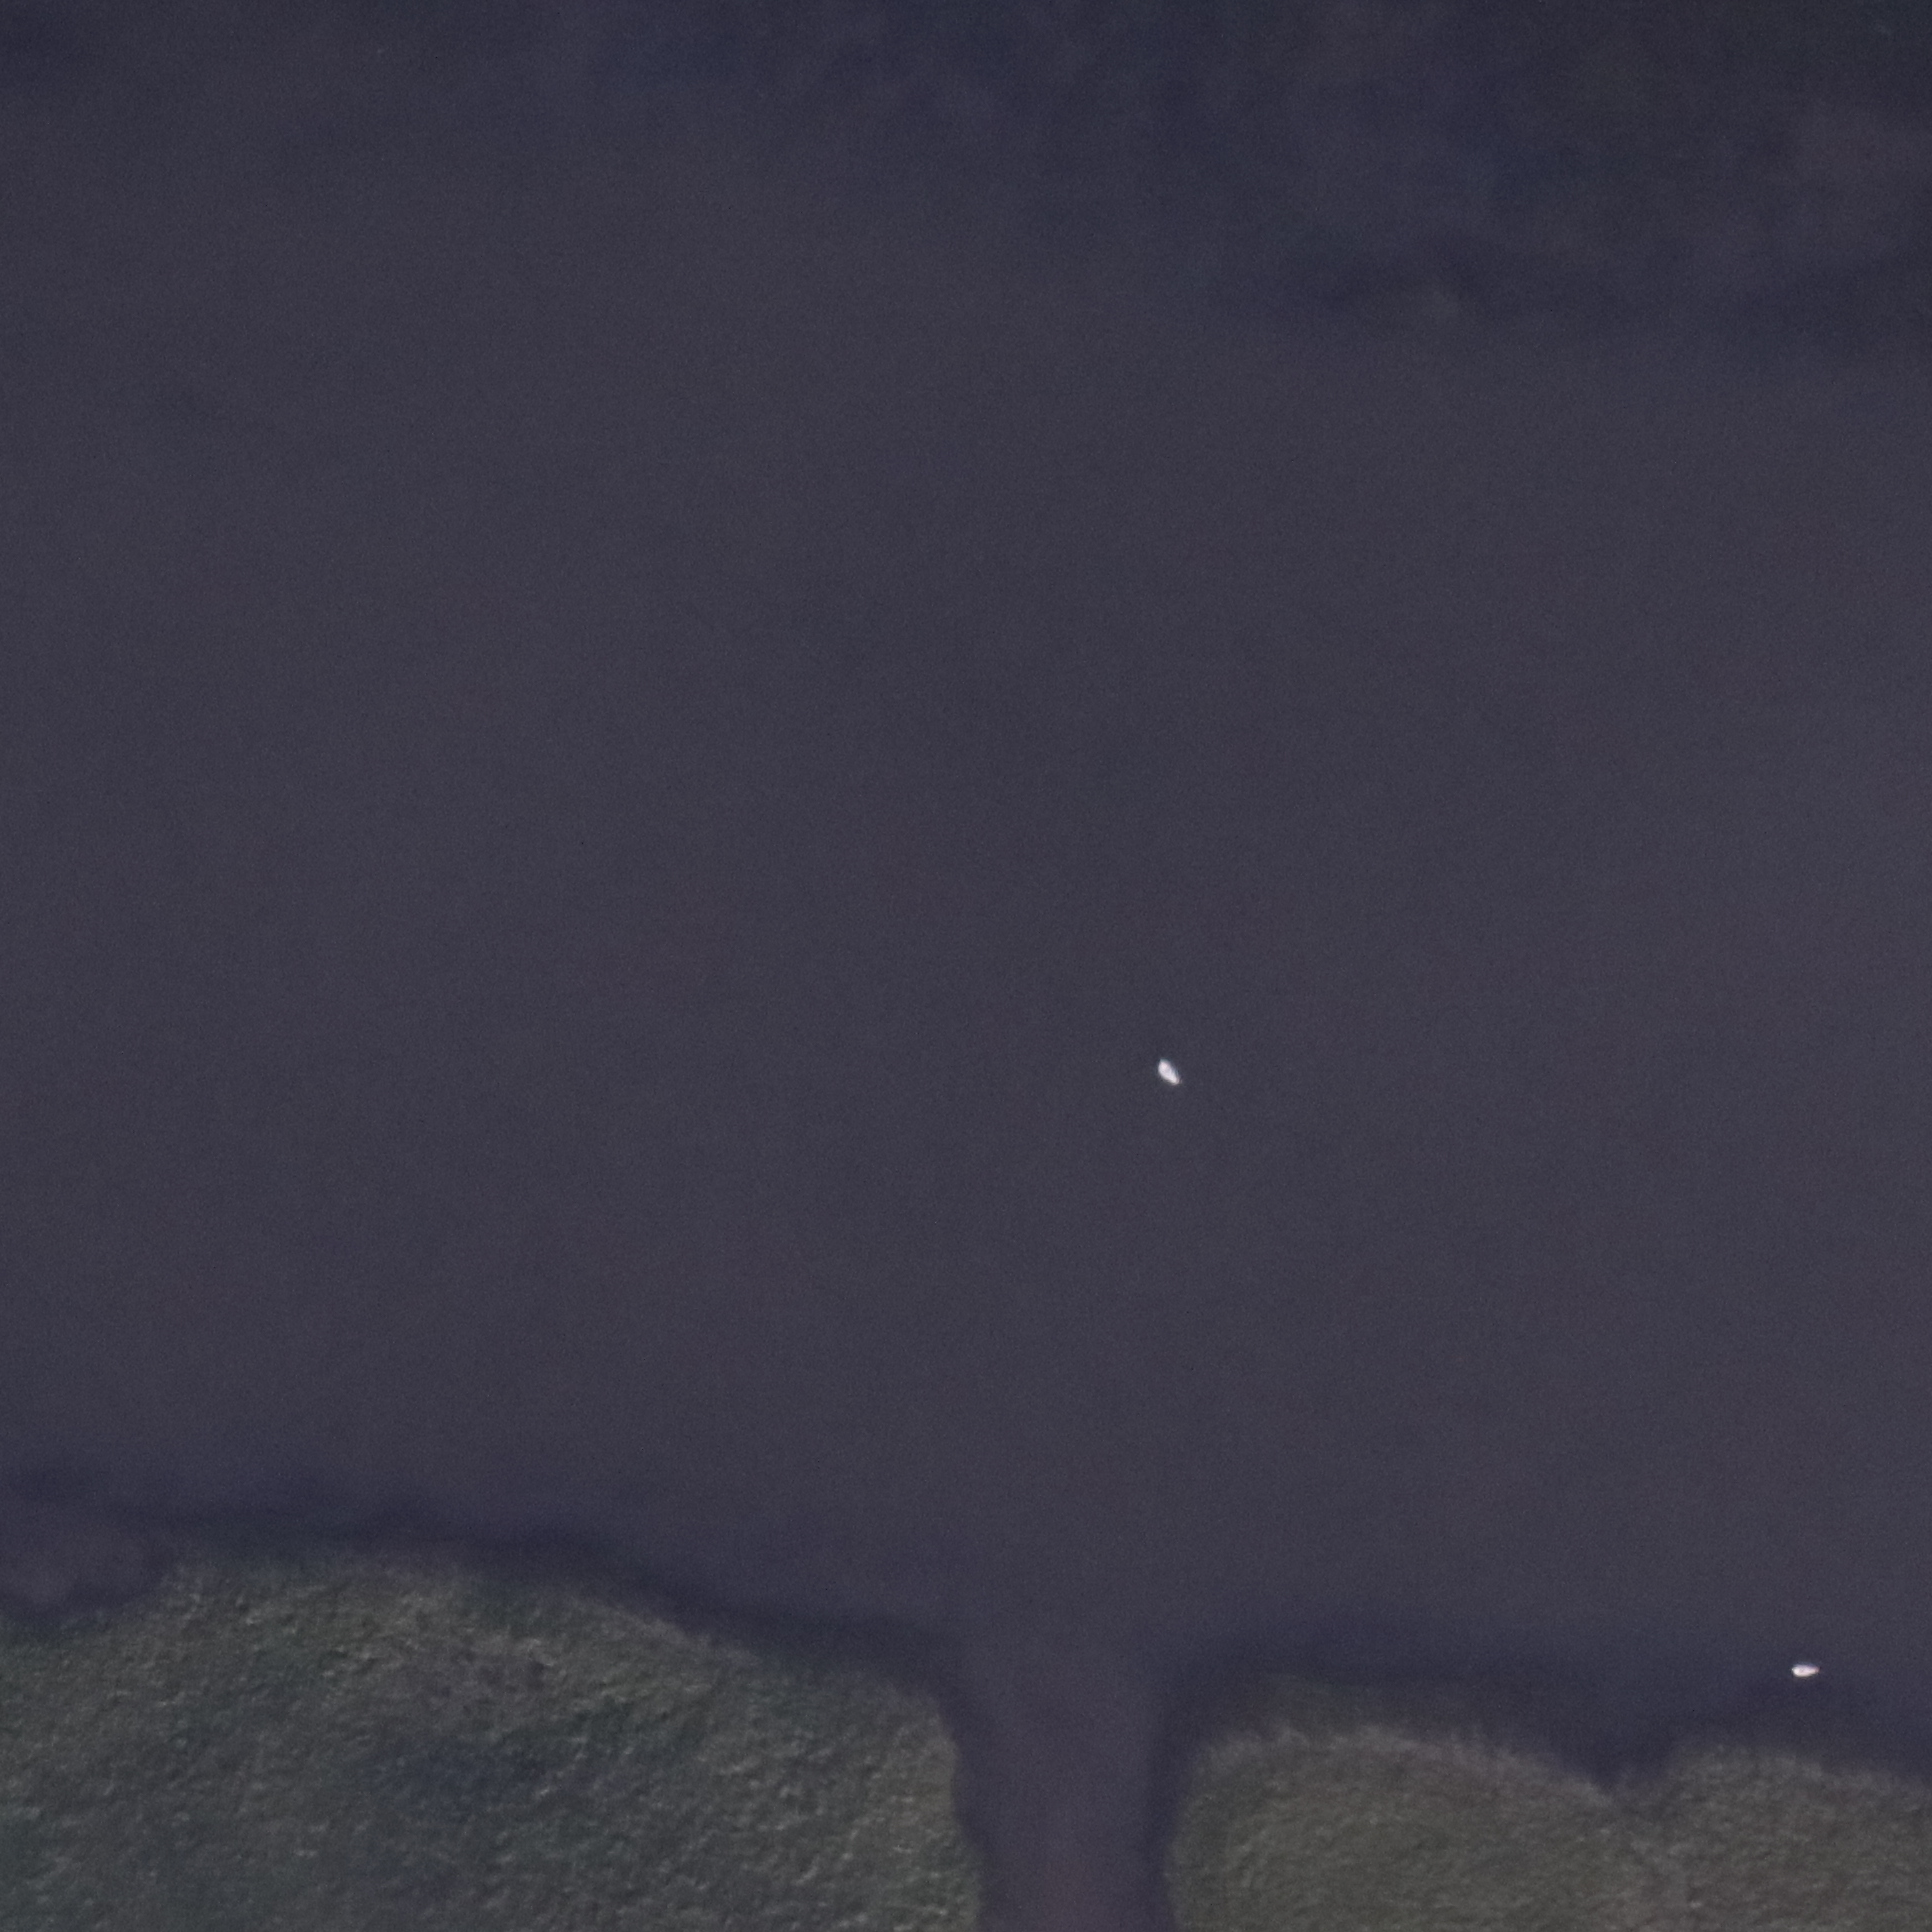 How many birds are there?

2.